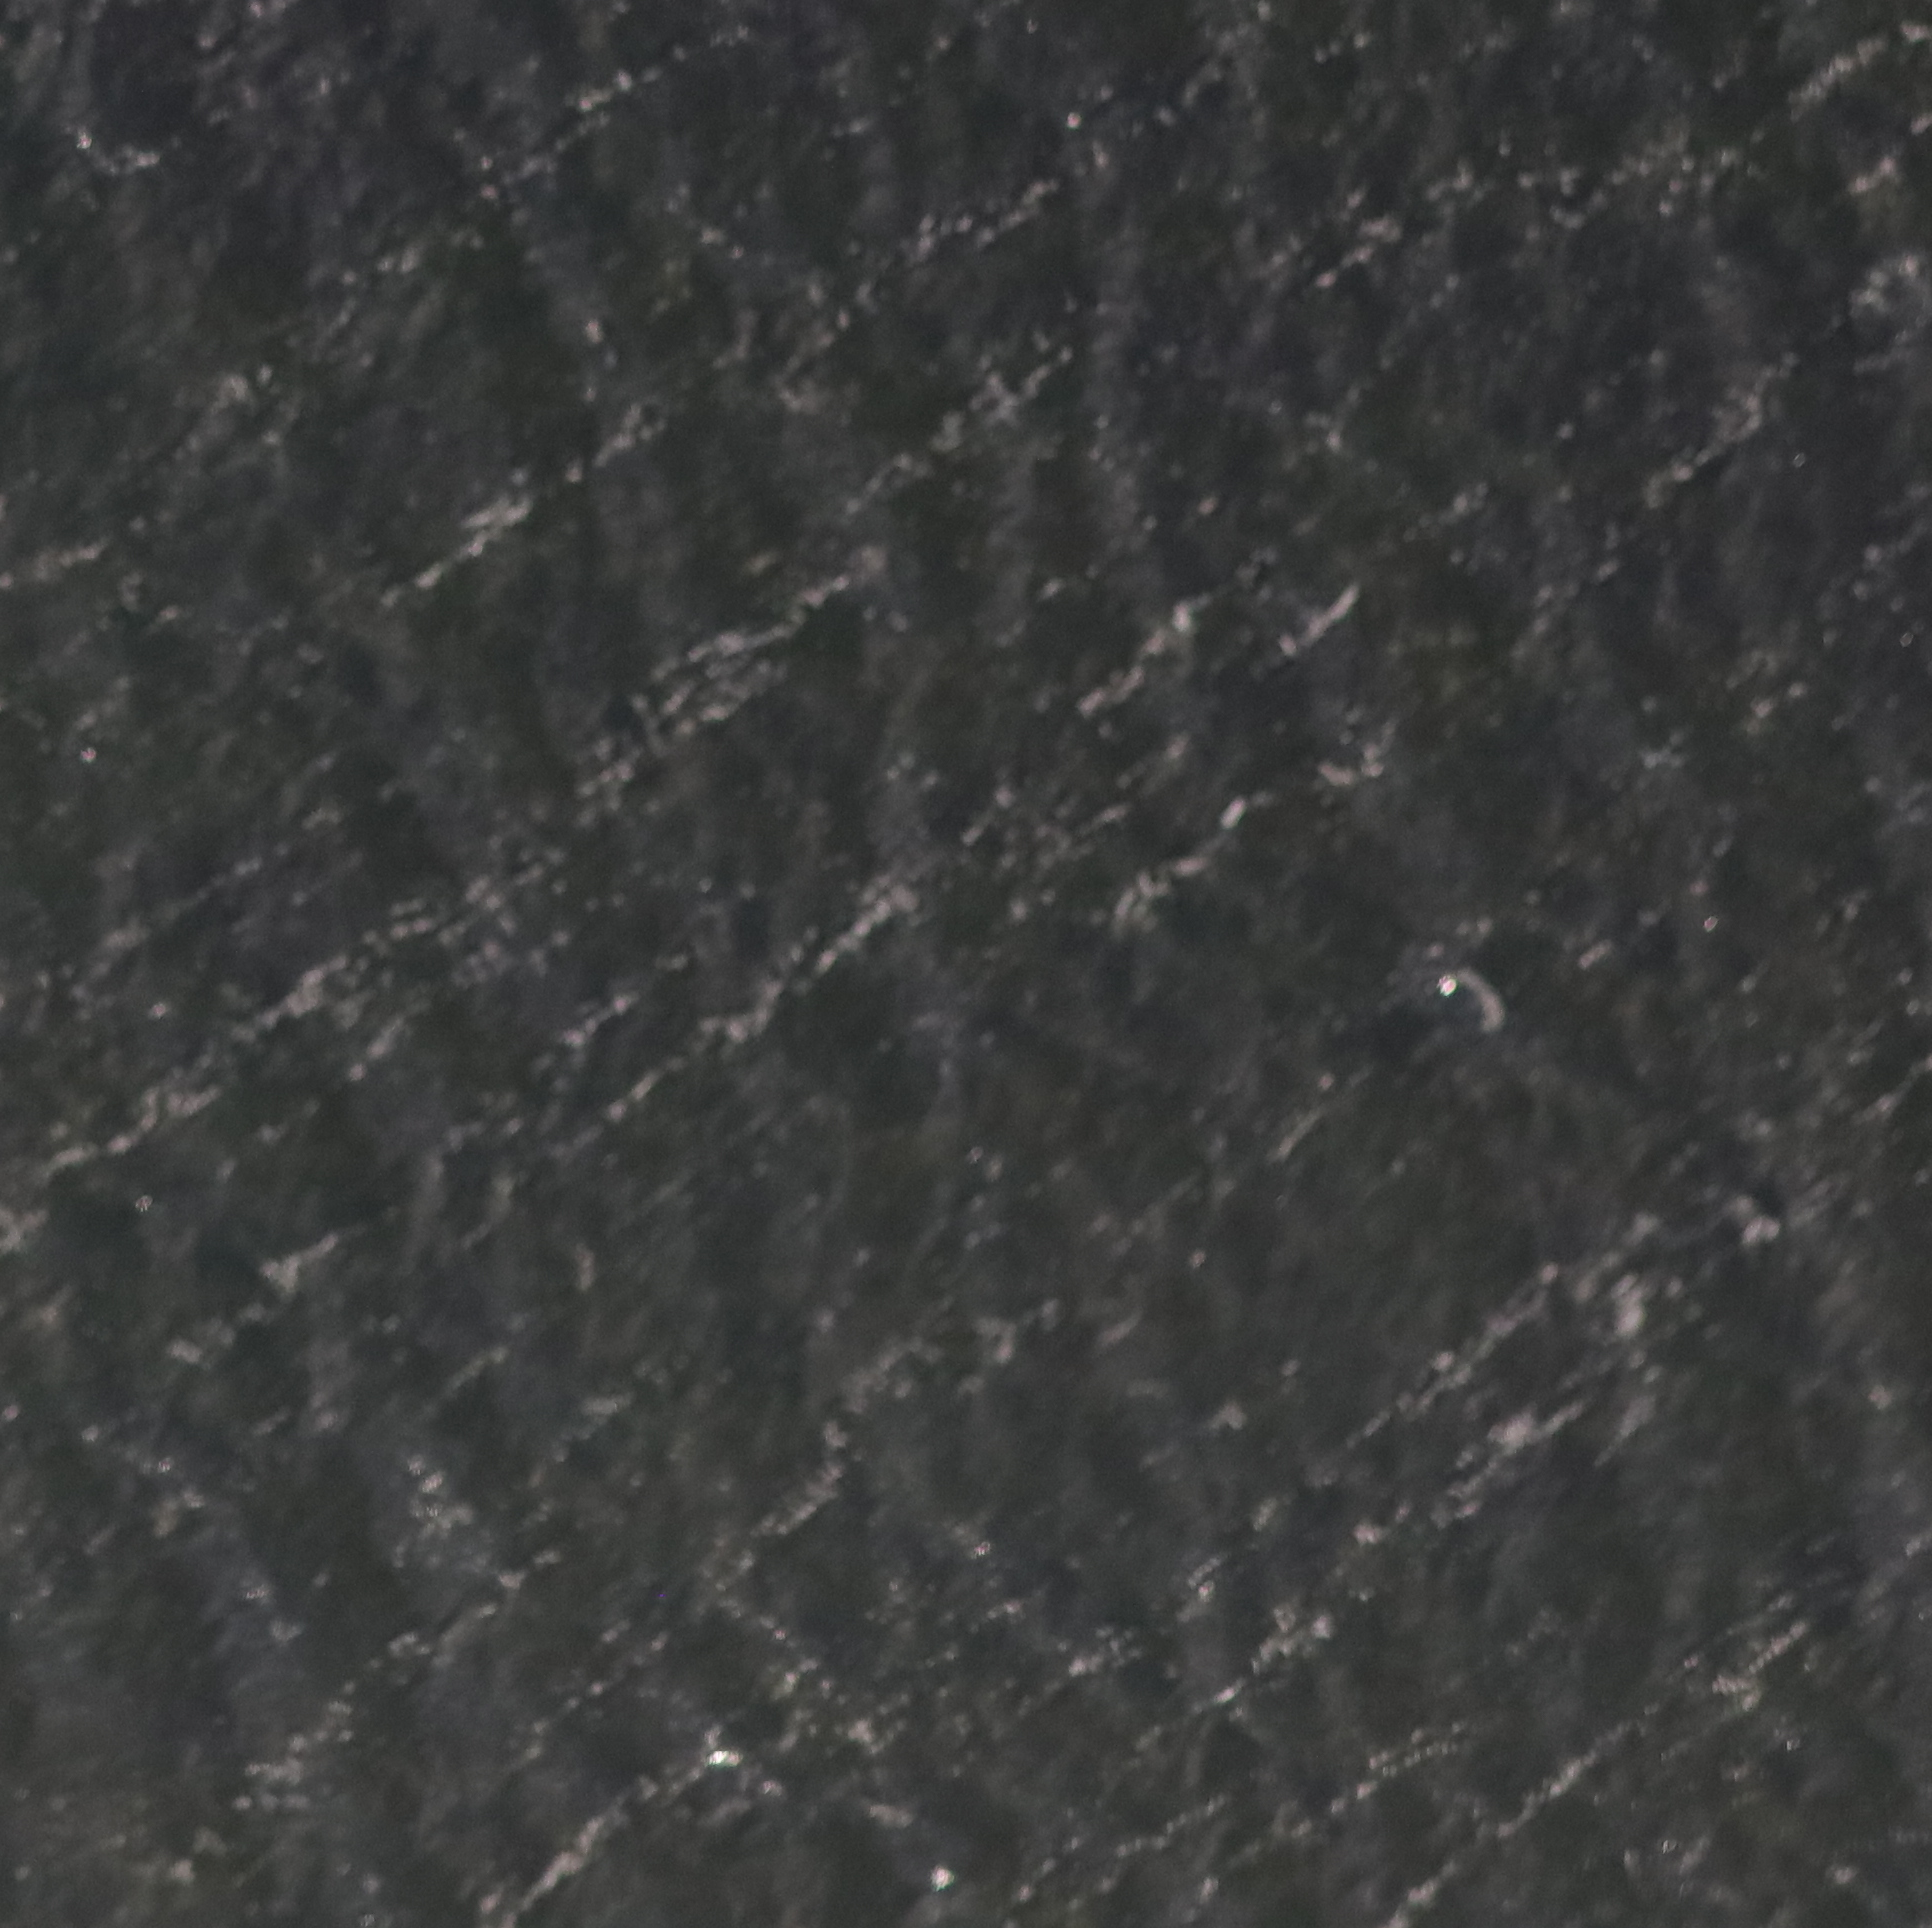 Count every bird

0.